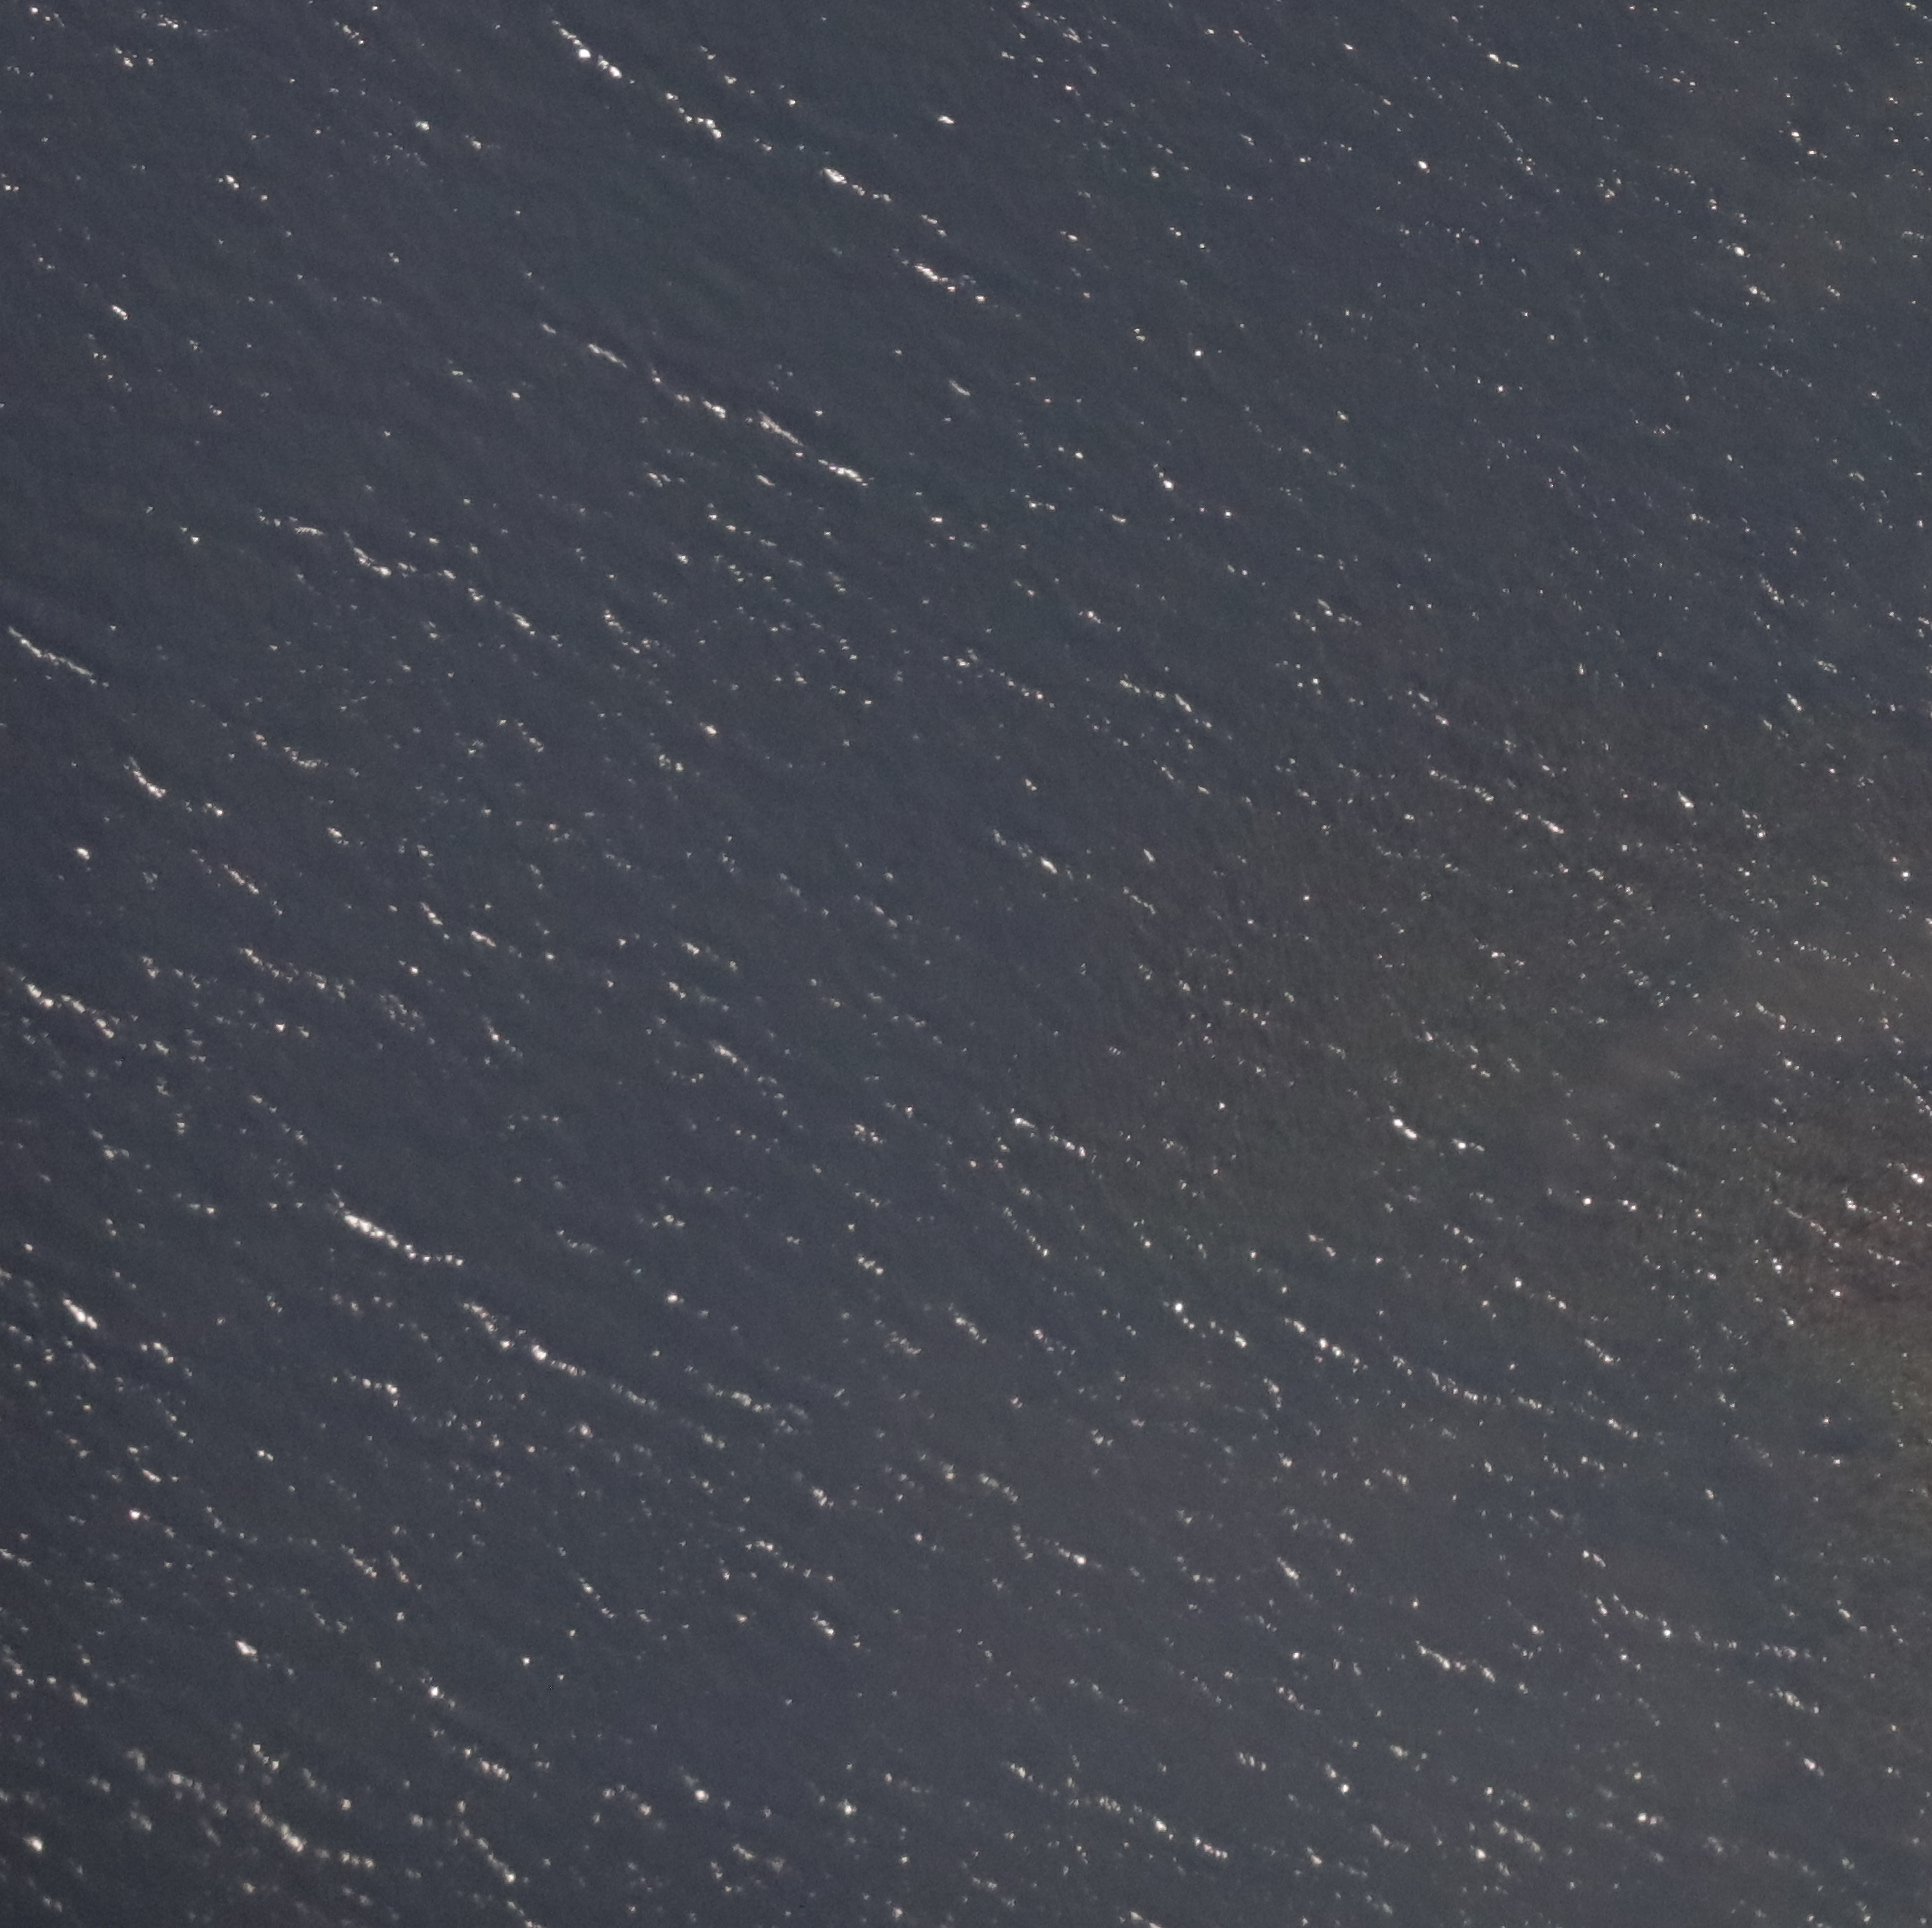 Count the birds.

0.